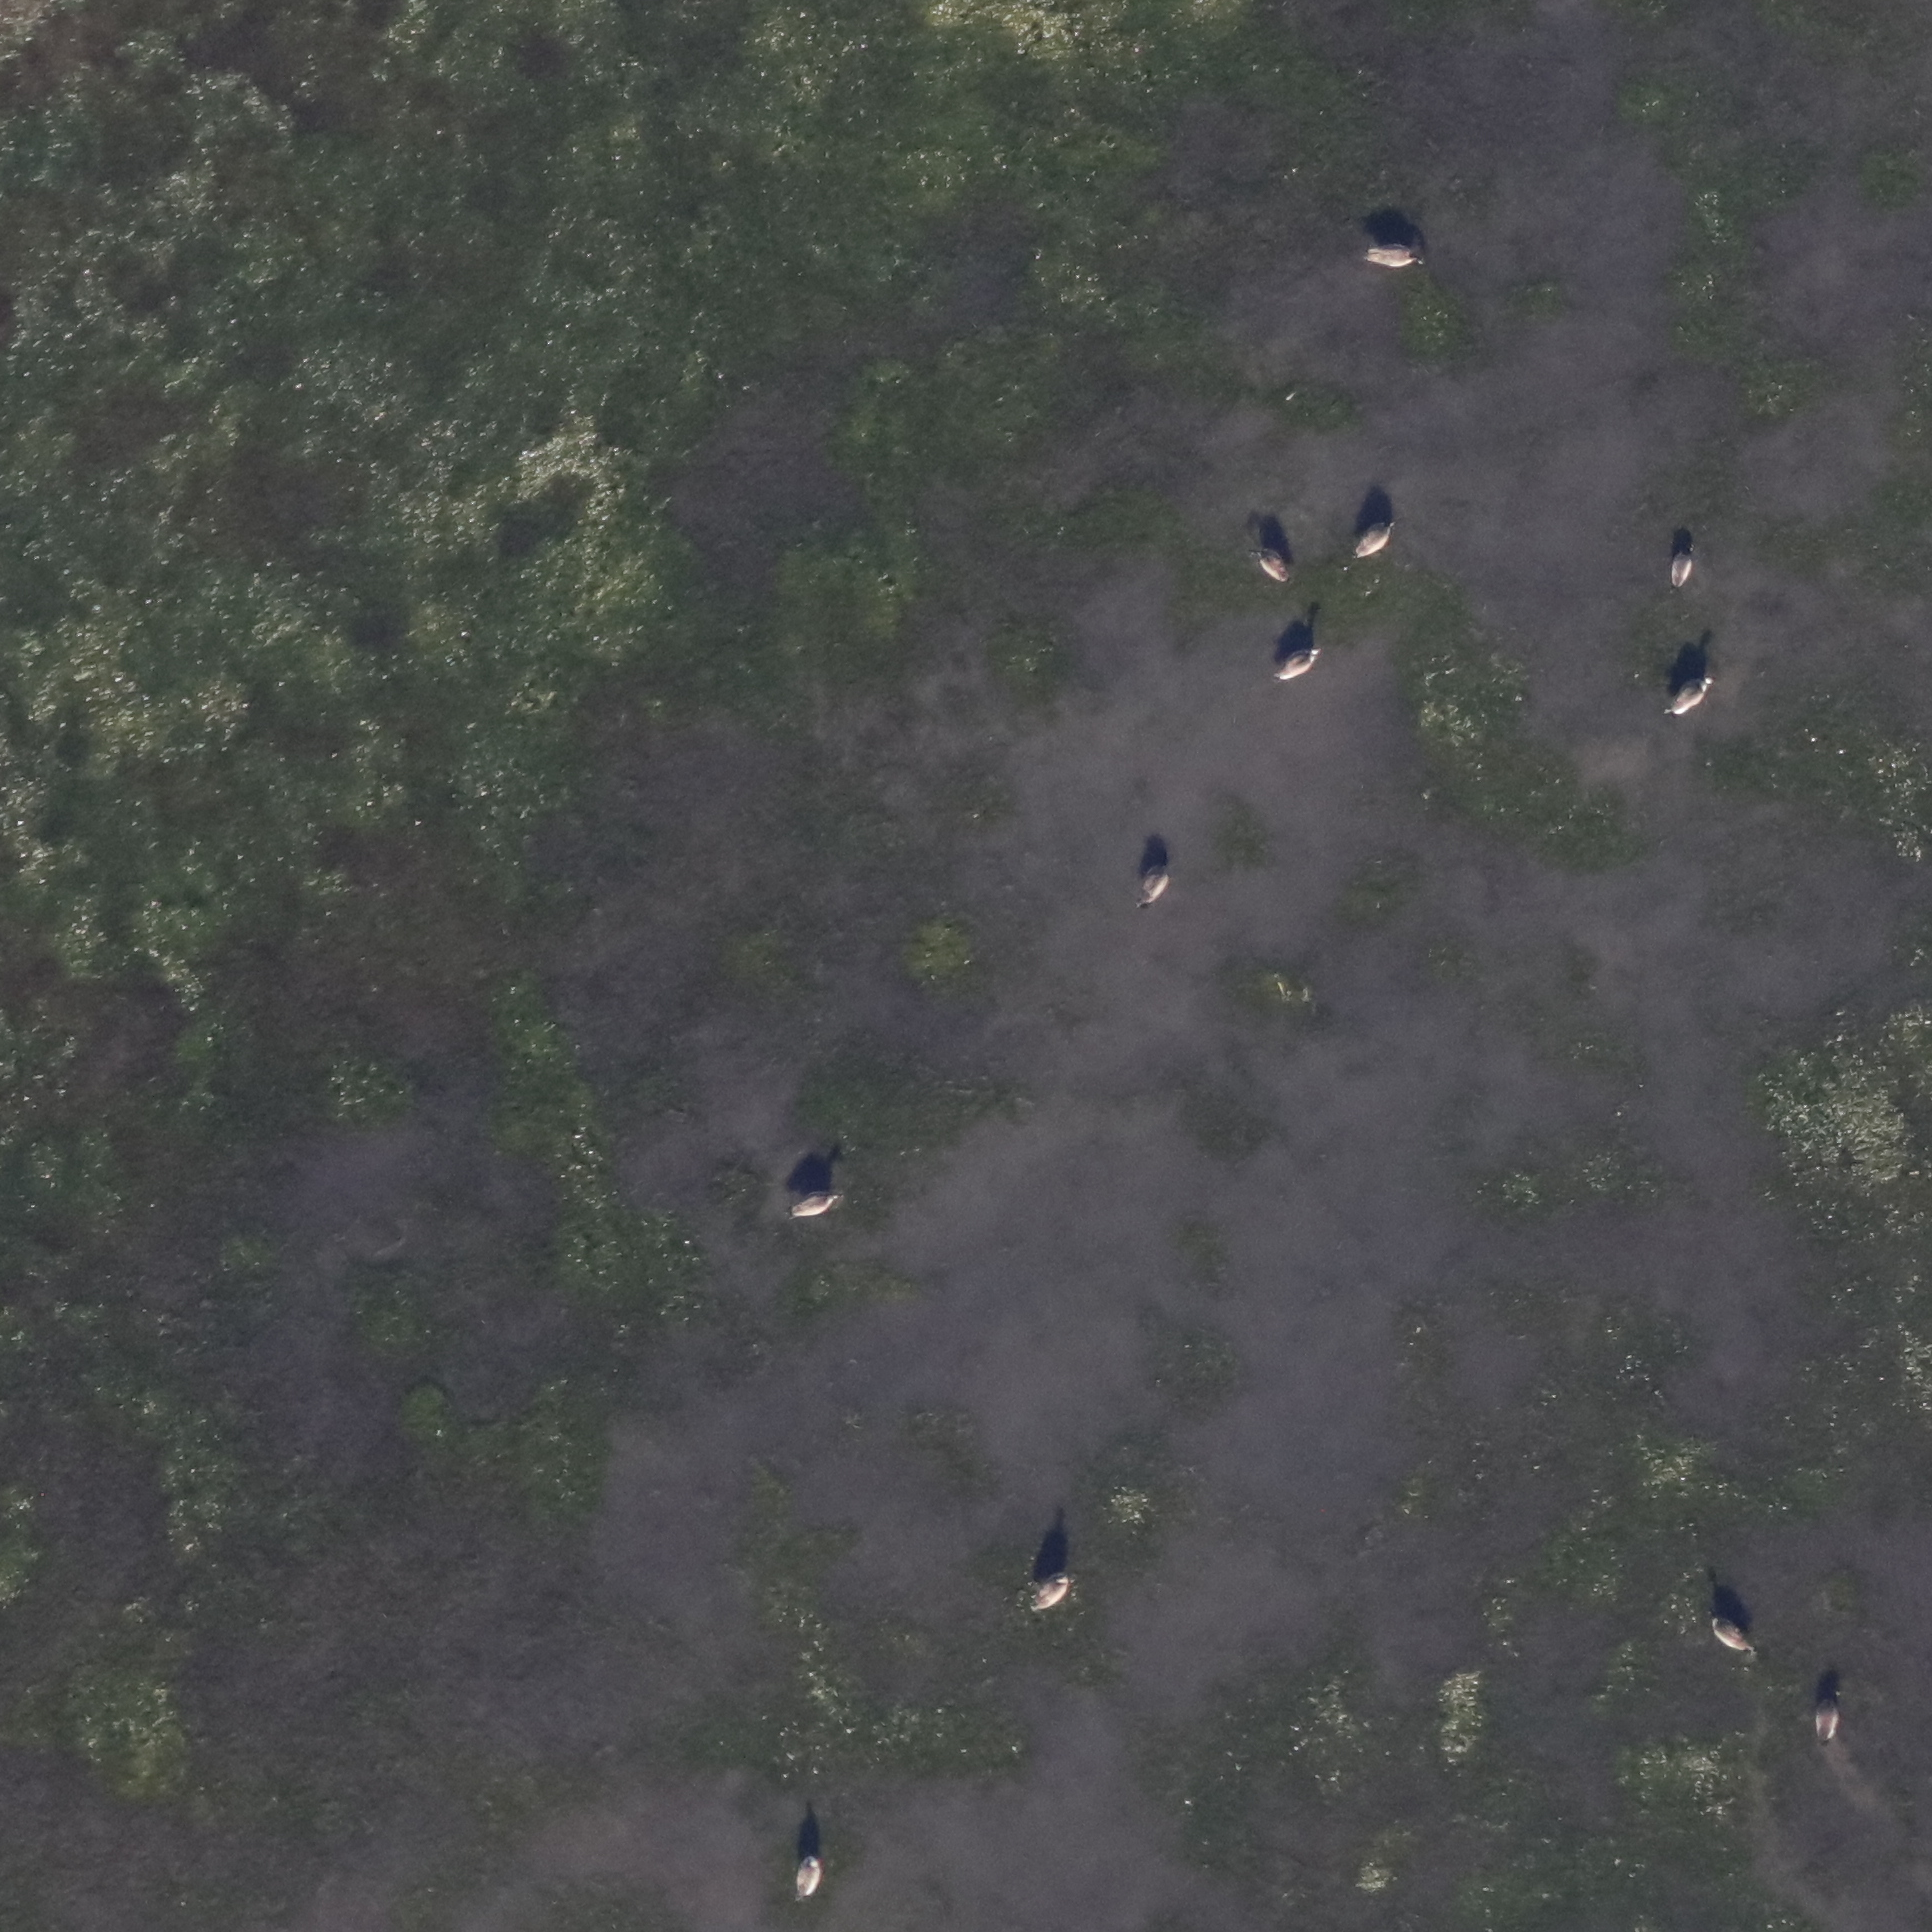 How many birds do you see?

12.